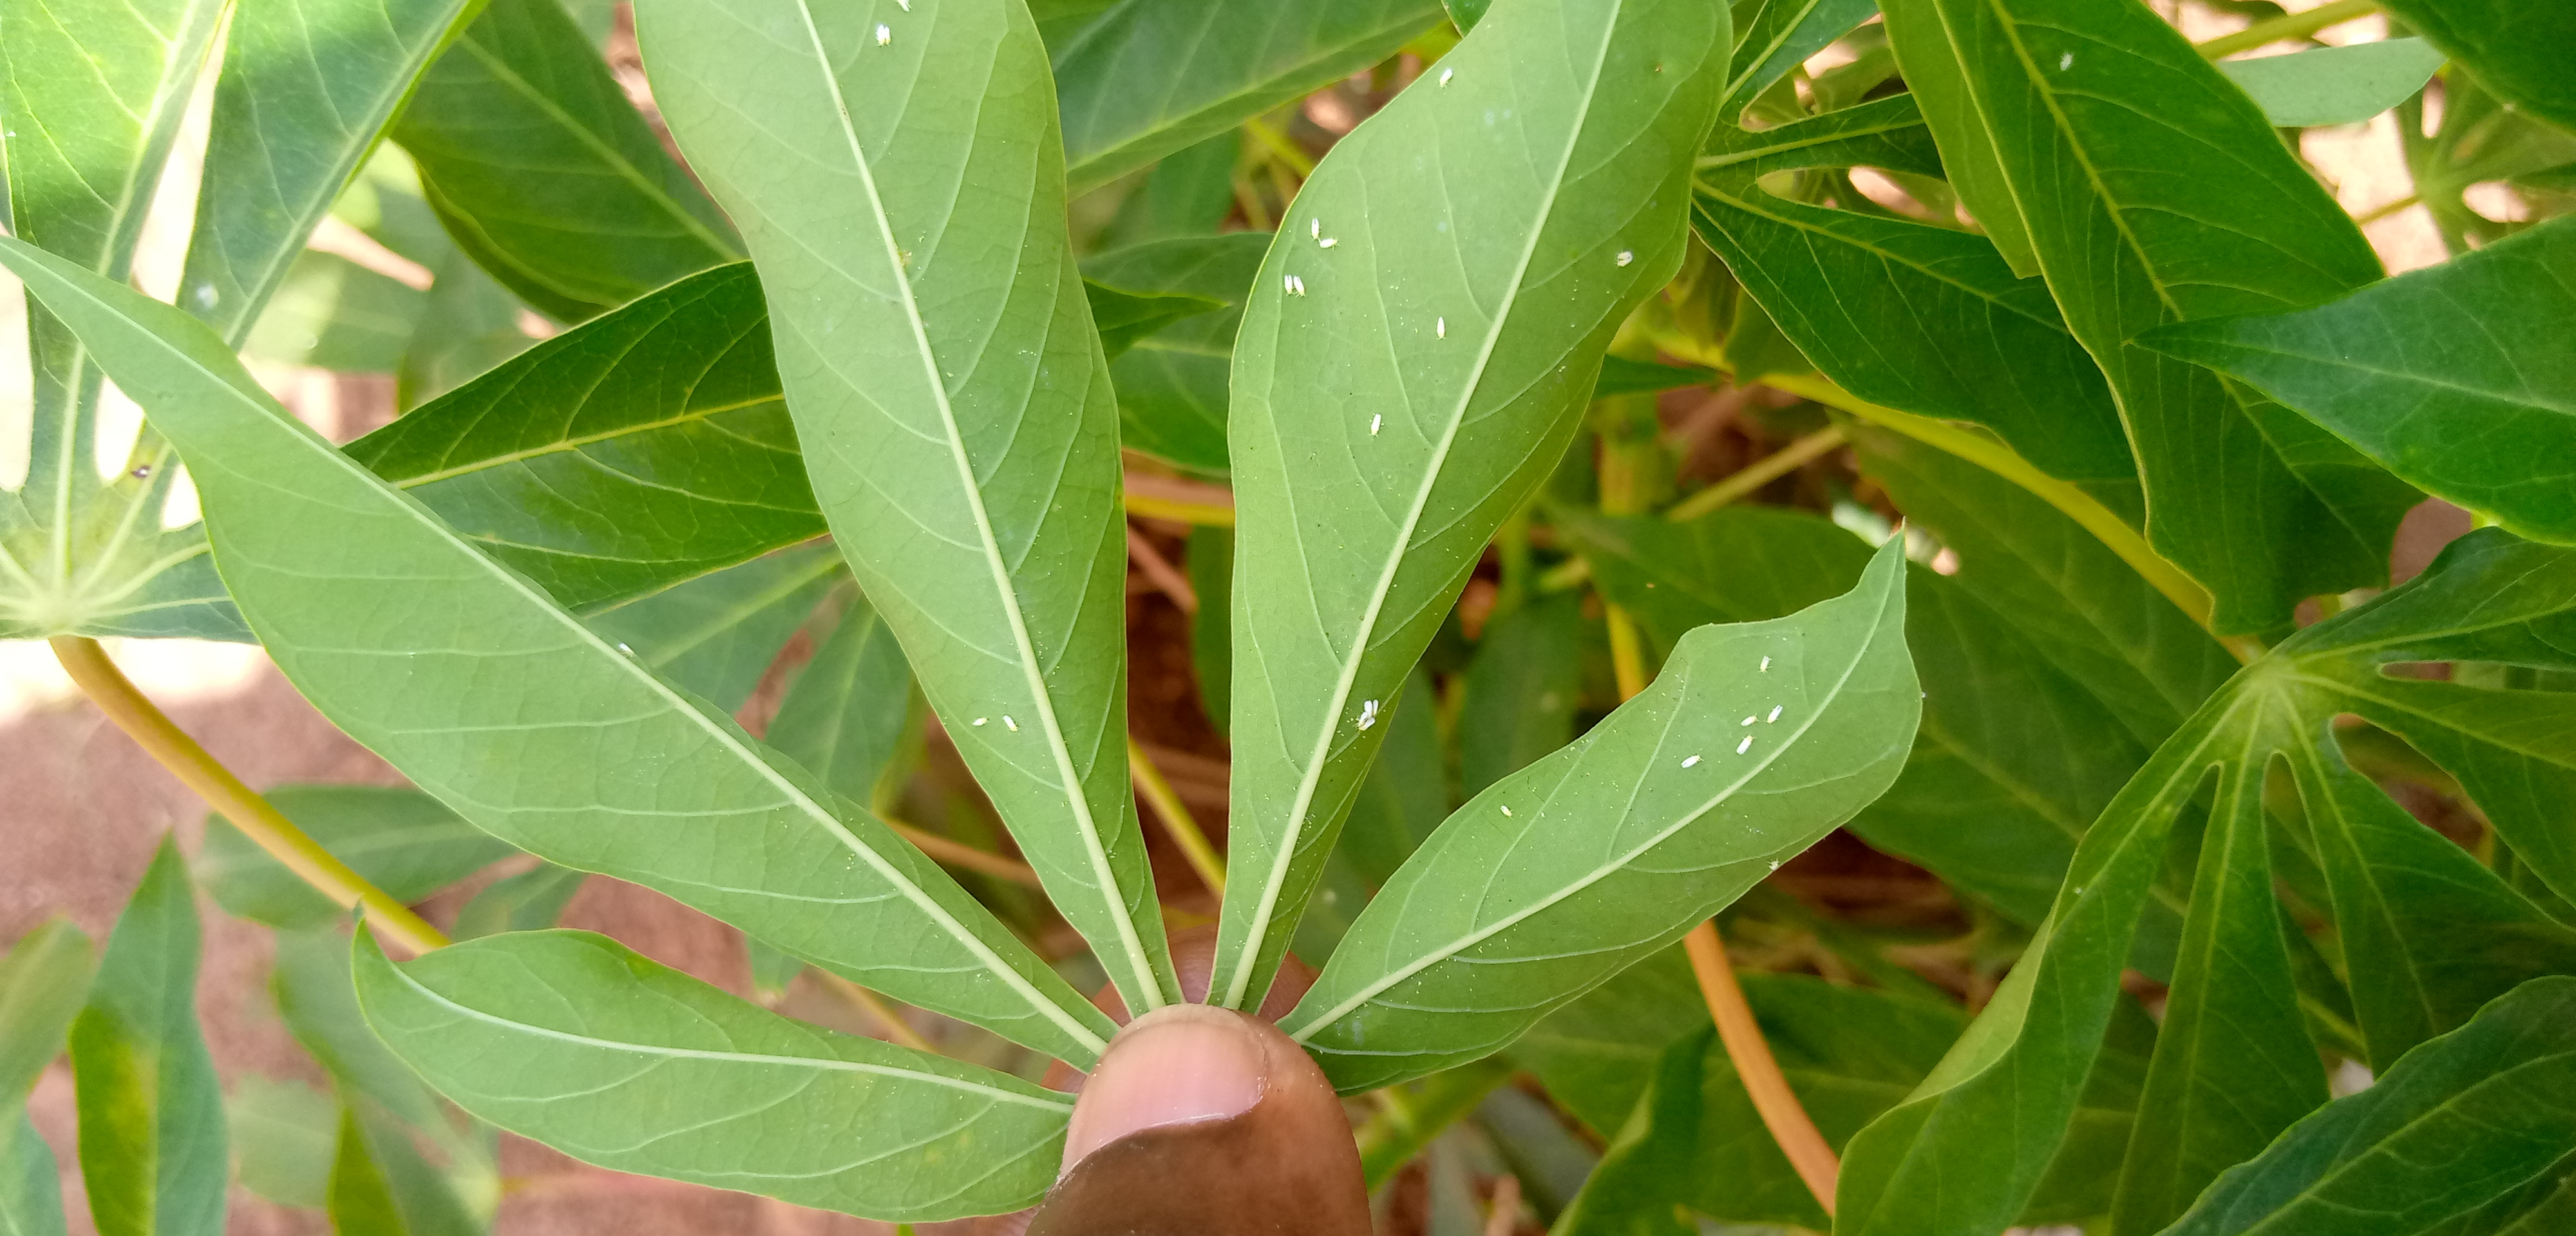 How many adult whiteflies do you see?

25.